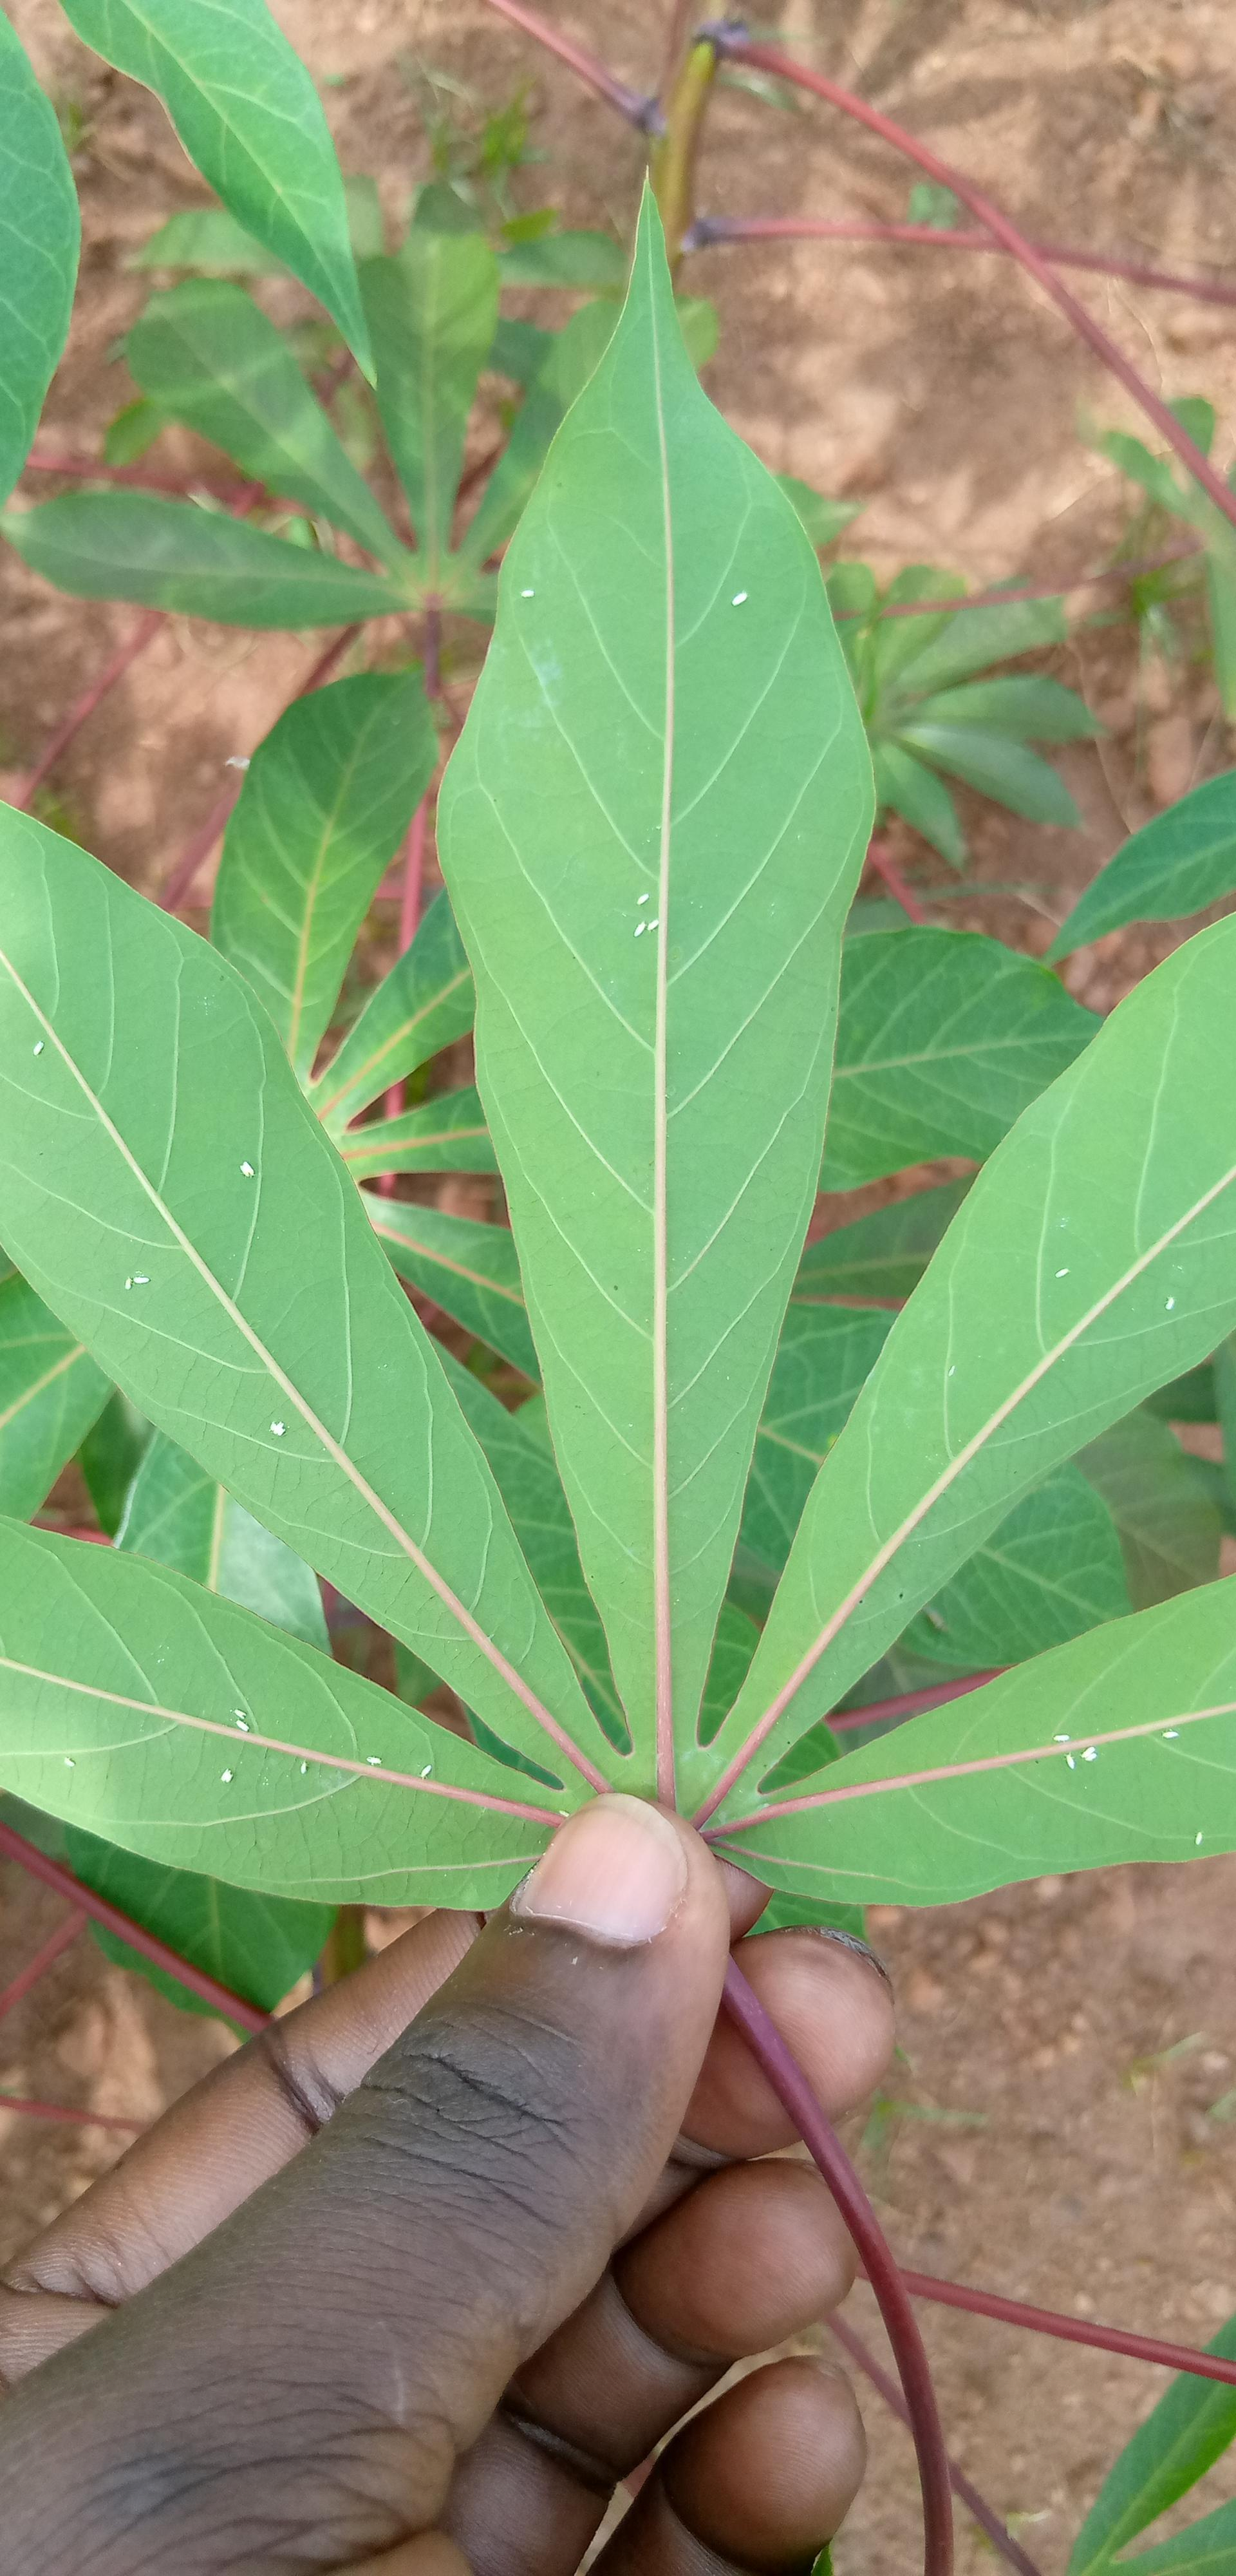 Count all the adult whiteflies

23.